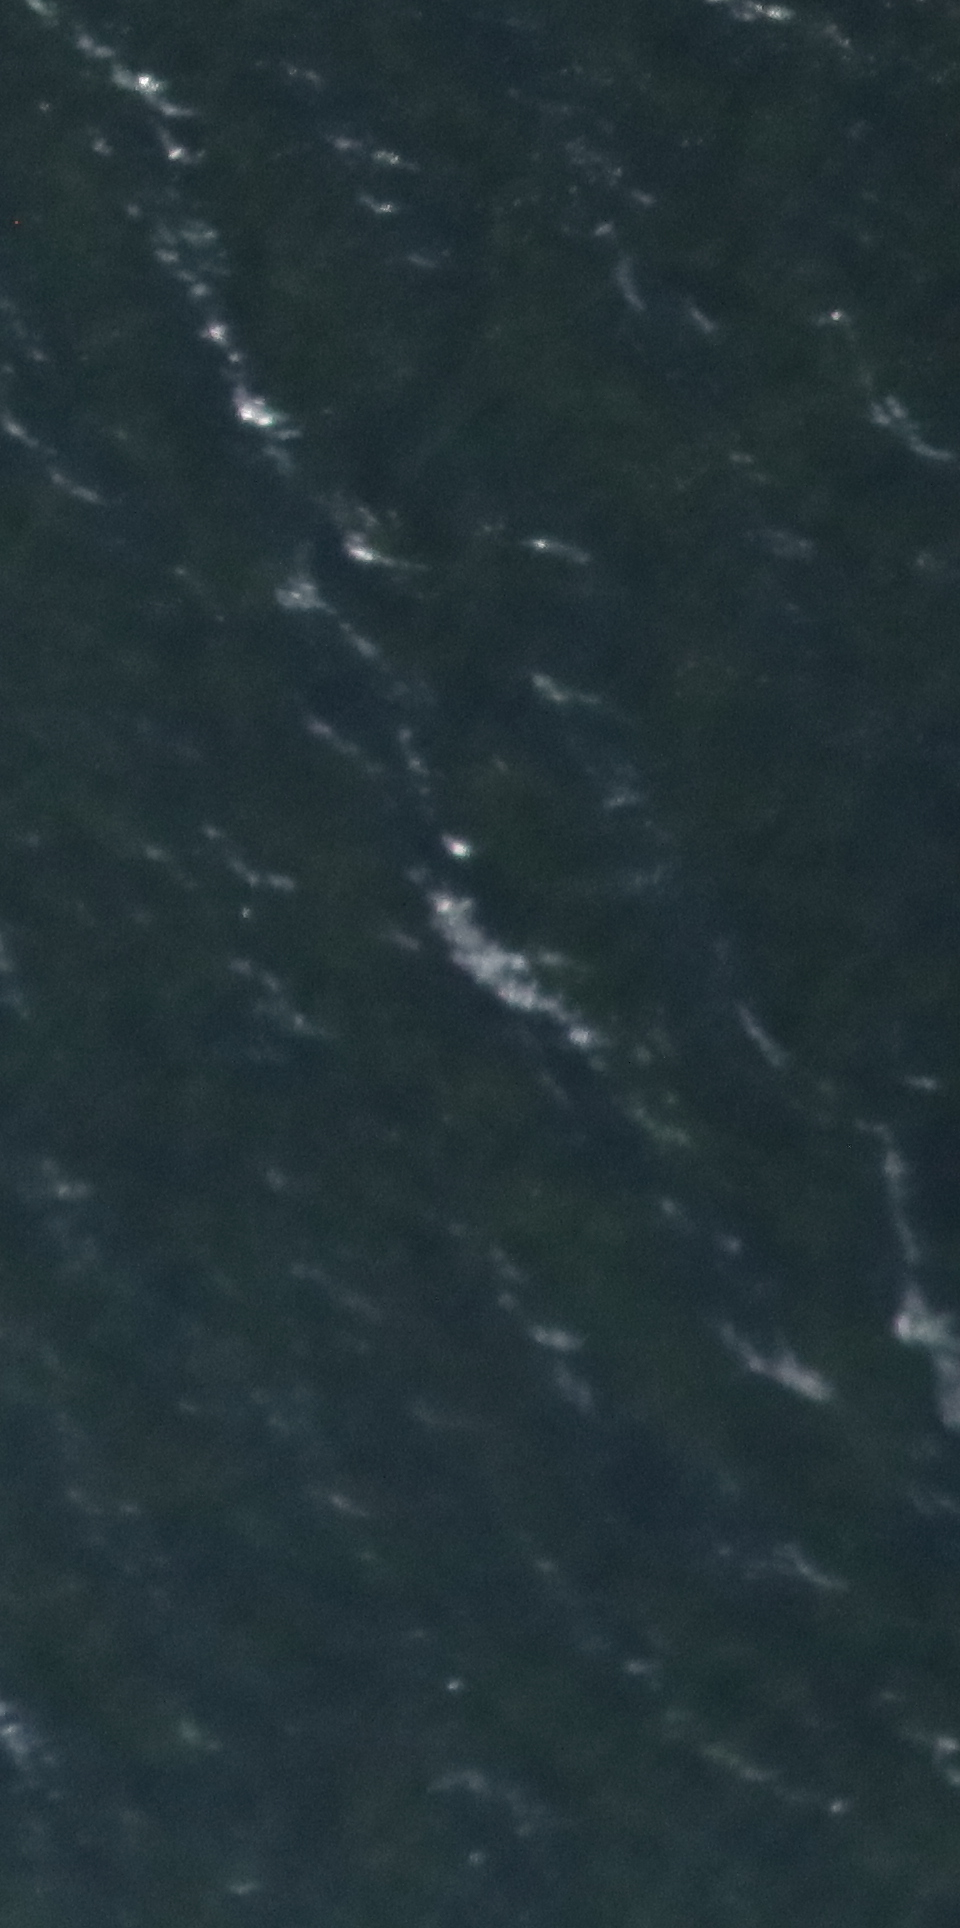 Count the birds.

0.